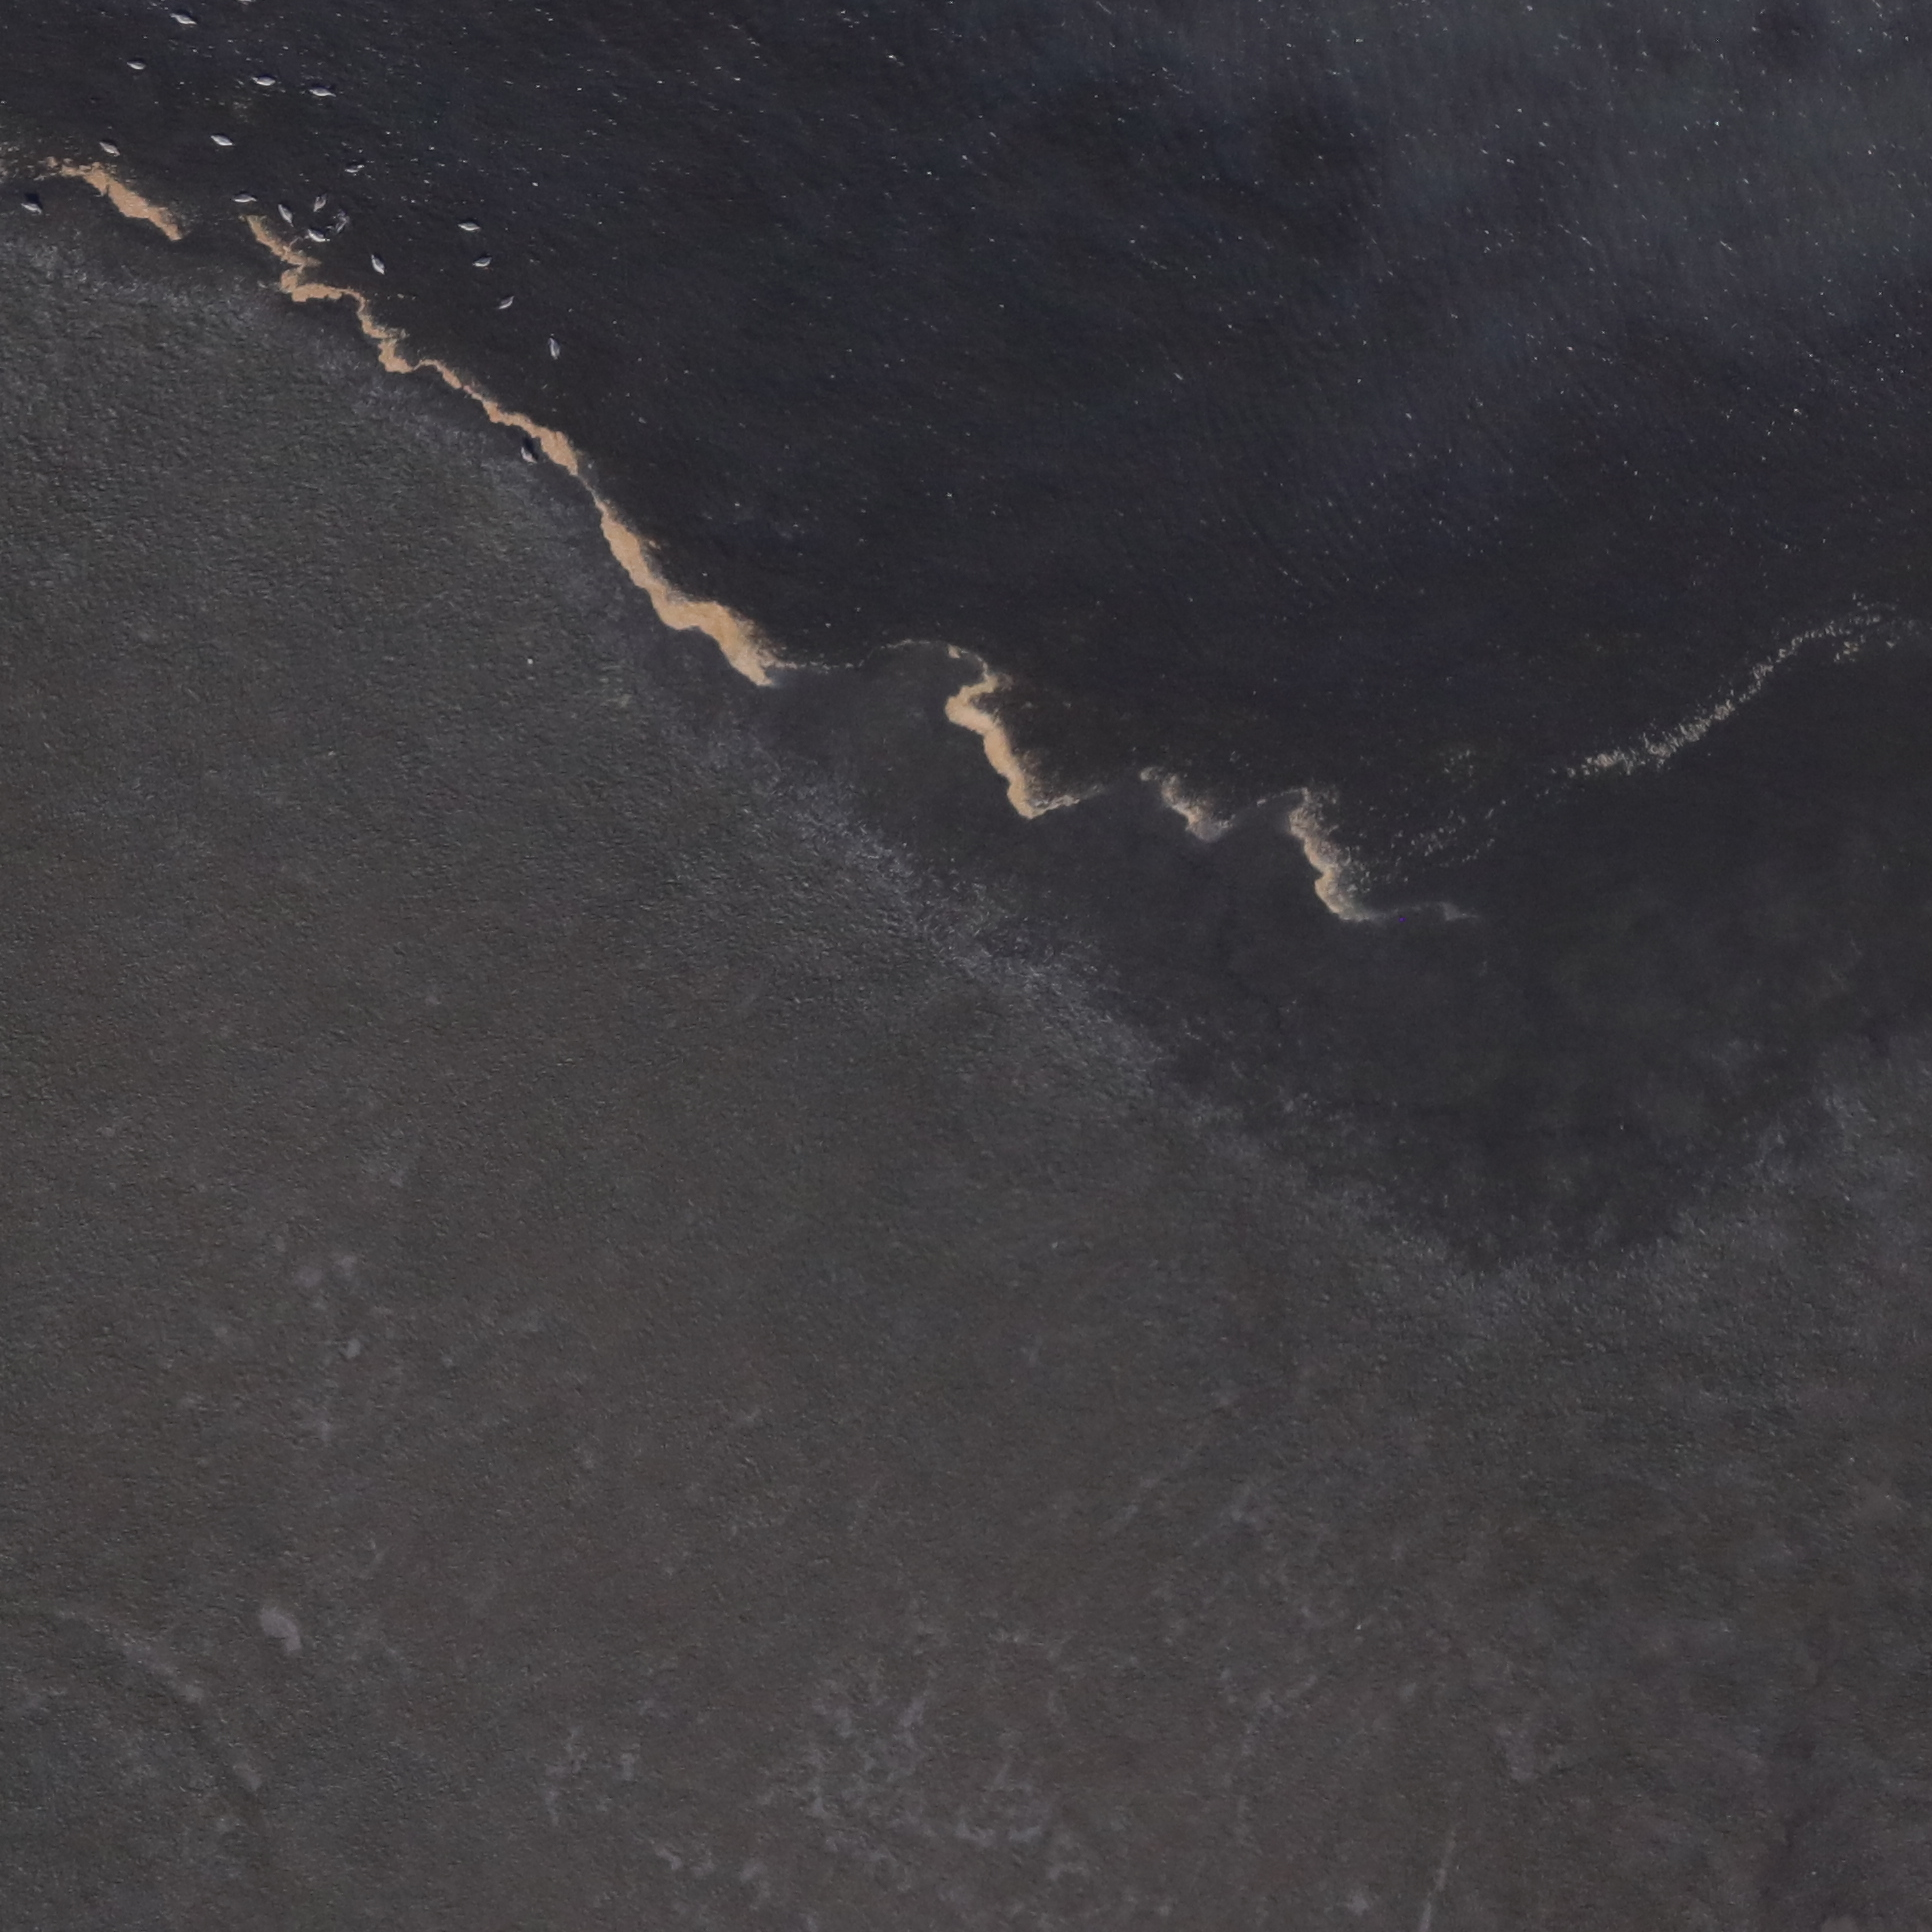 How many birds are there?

19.